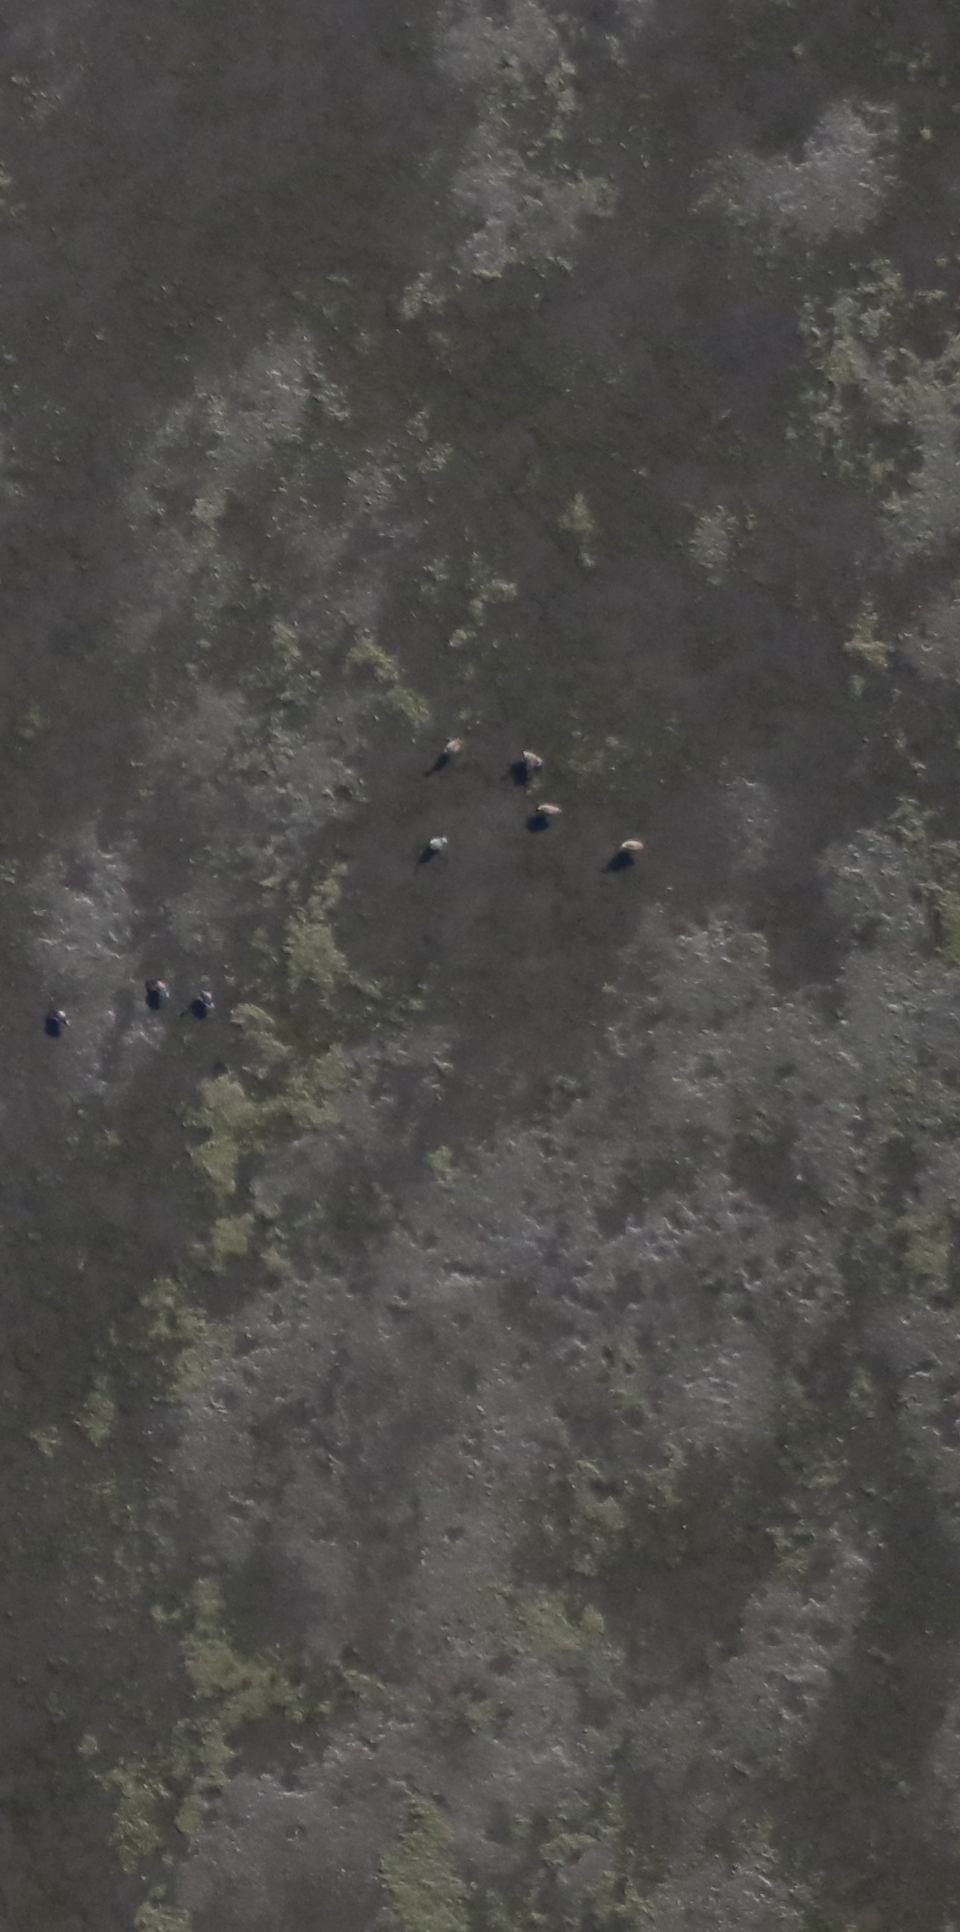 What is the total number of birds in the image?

8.